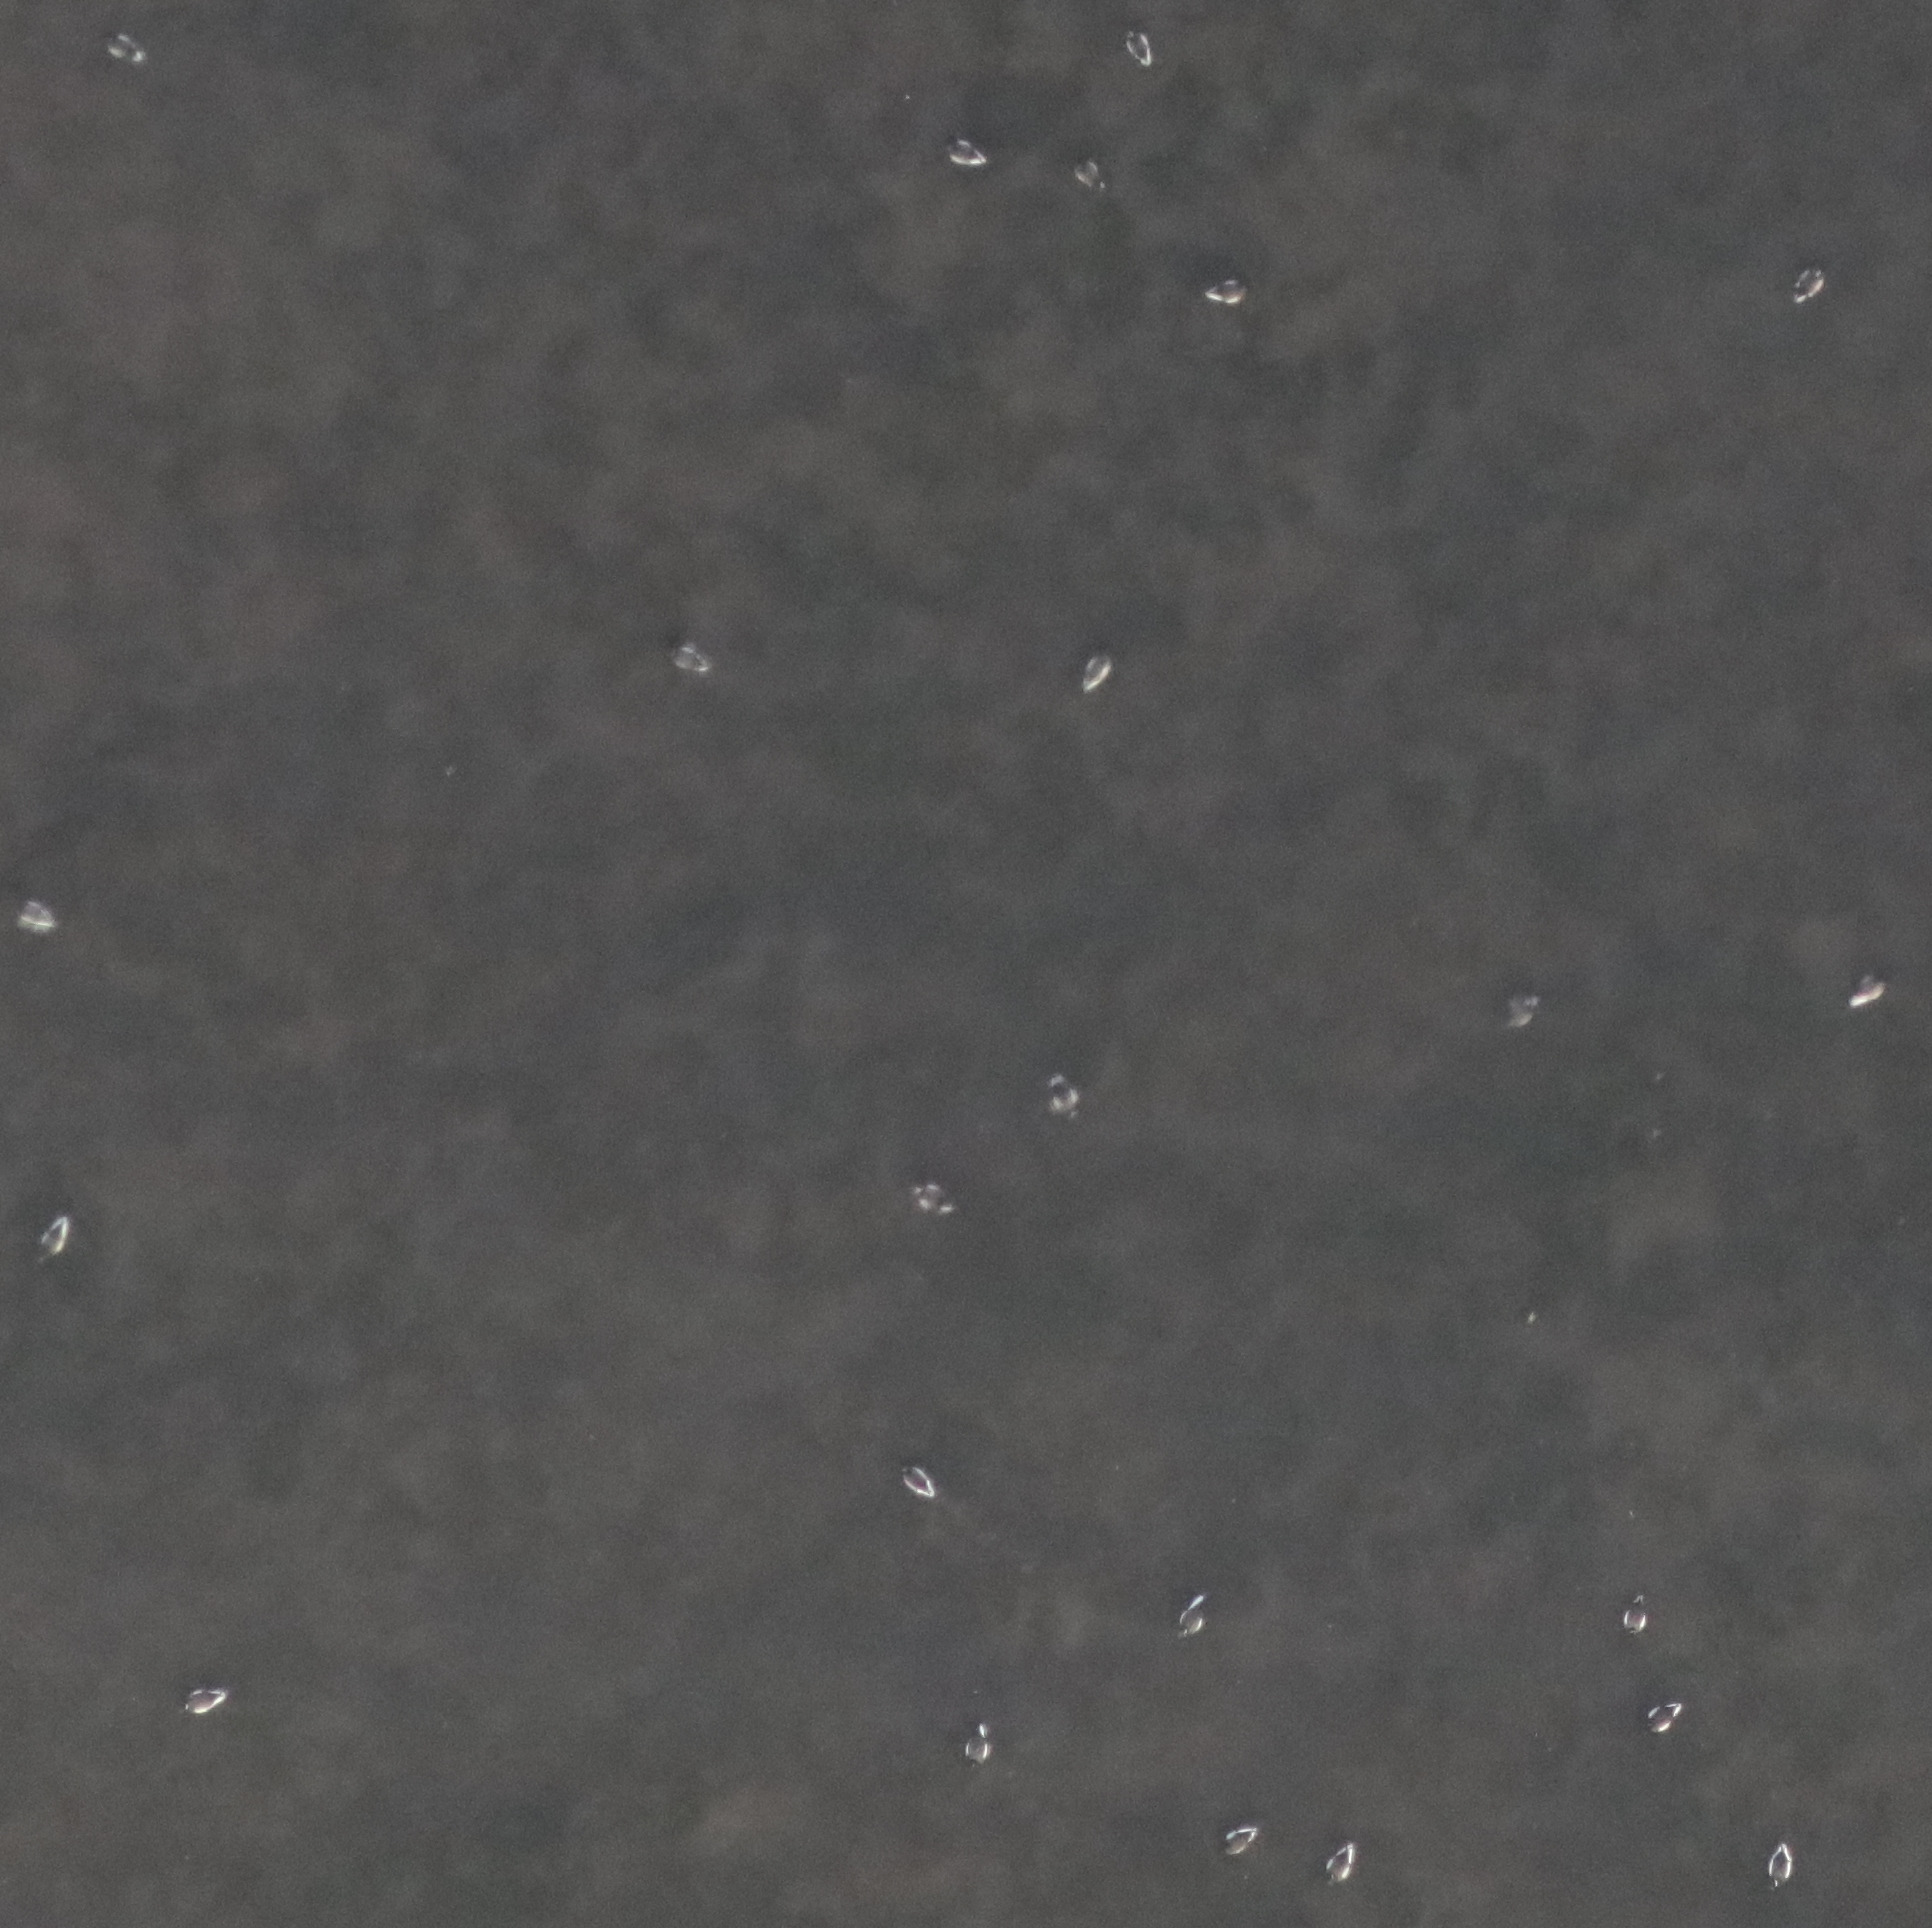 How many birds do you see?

23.